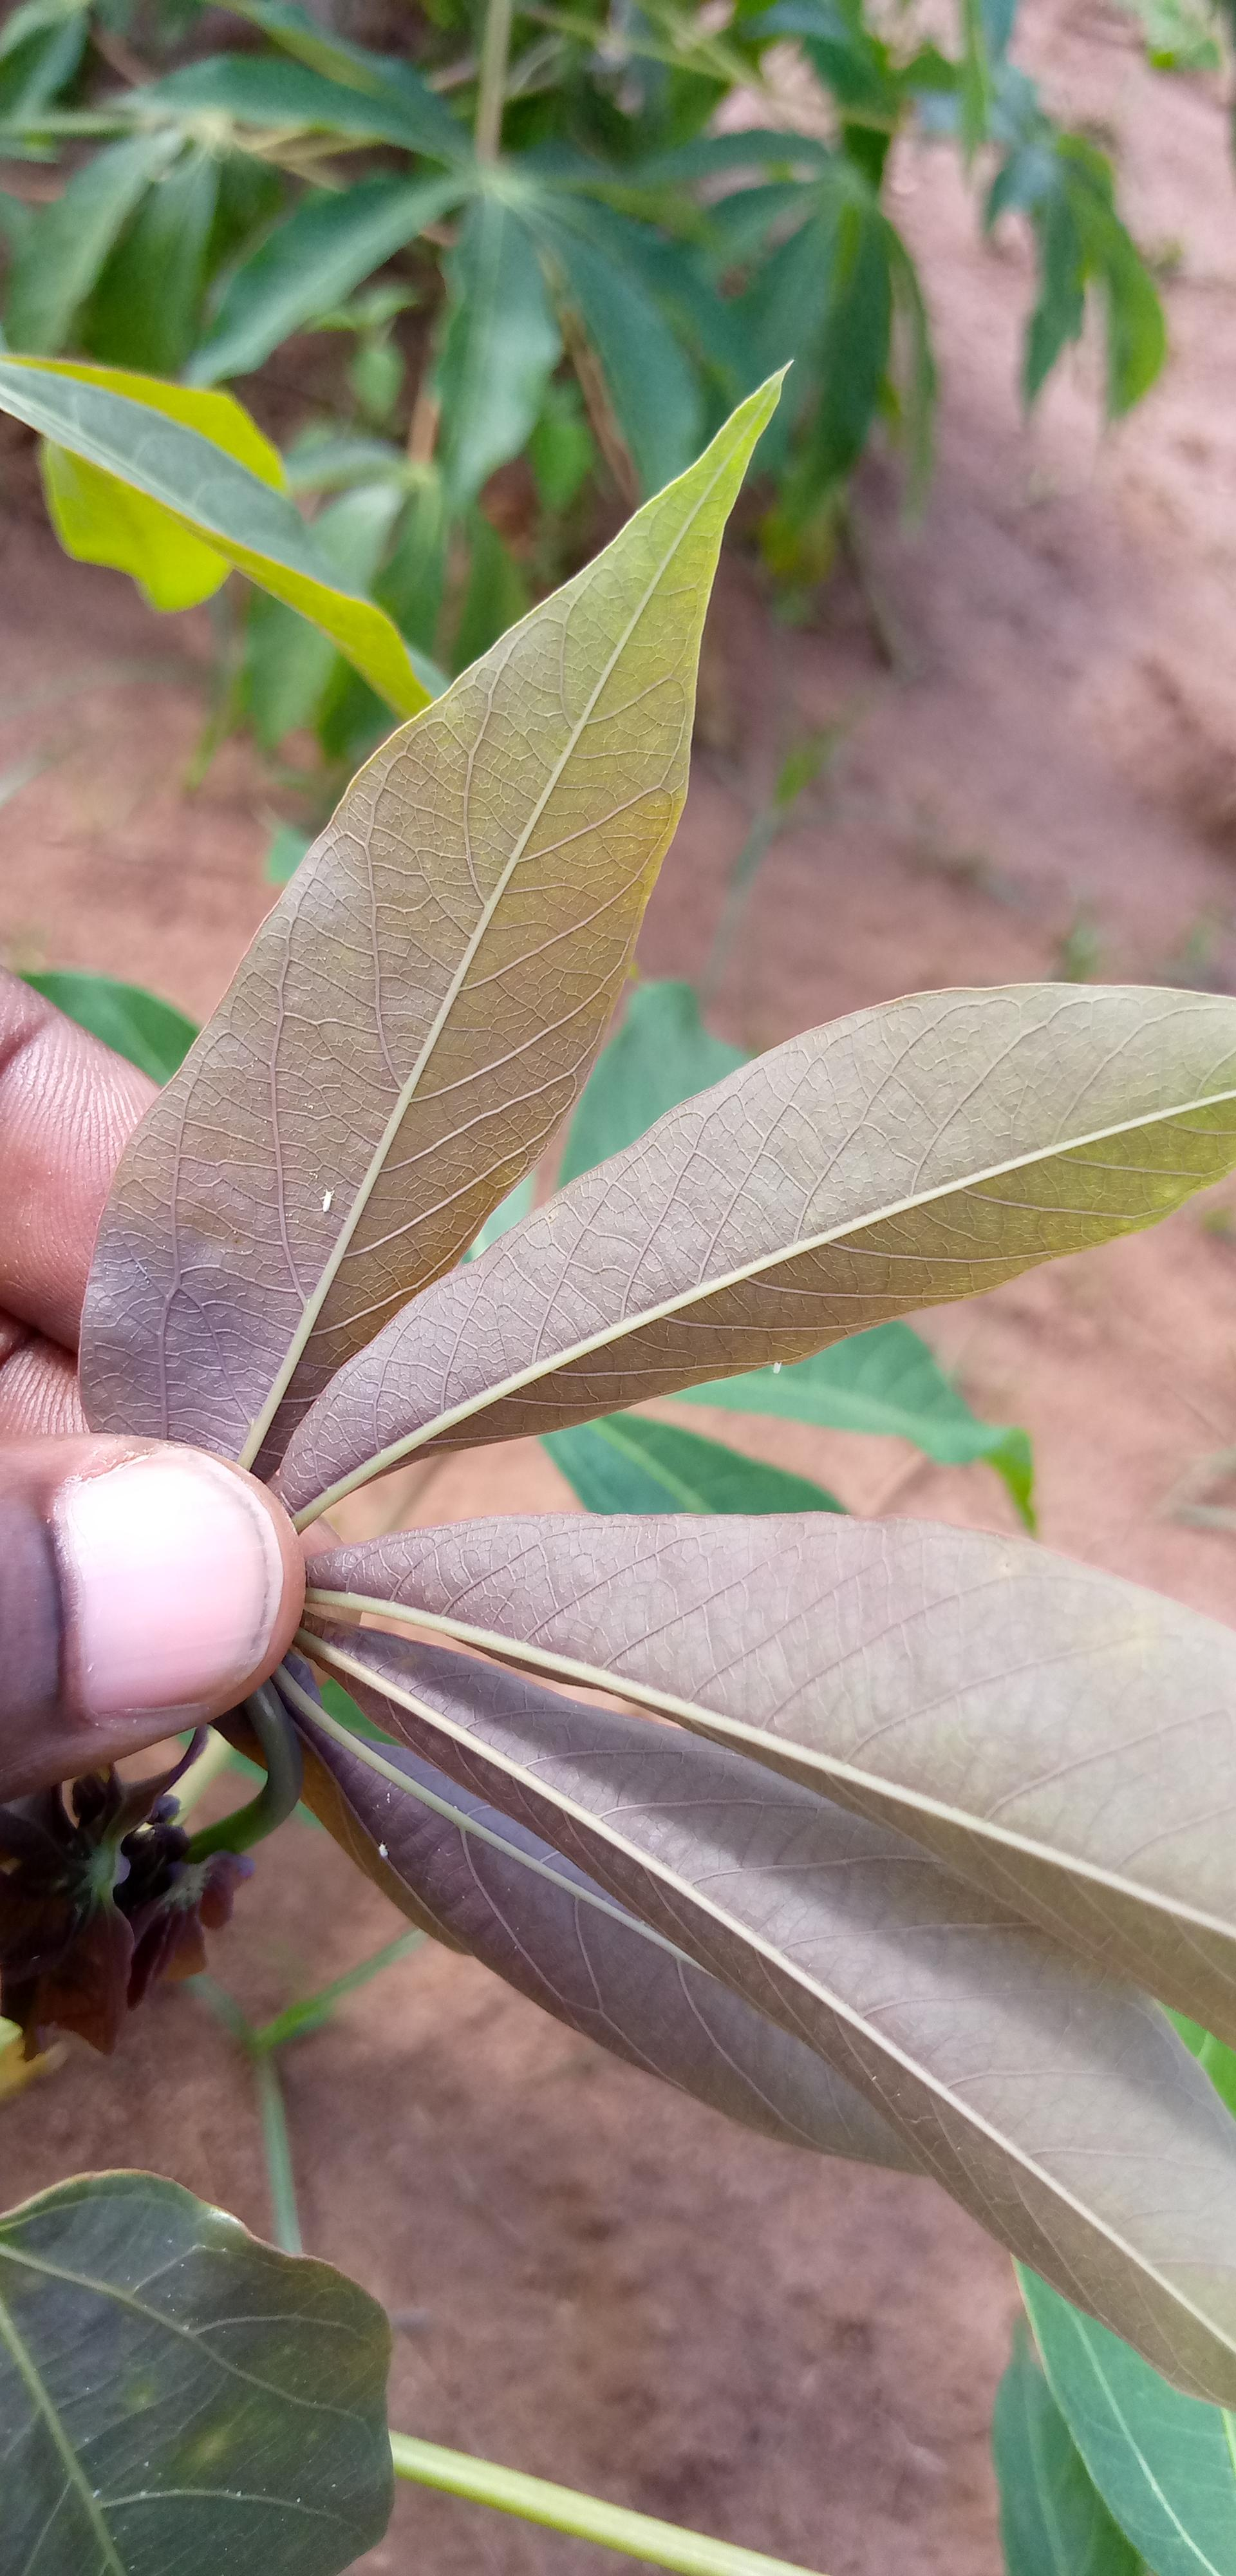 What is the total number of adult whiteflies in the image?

3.